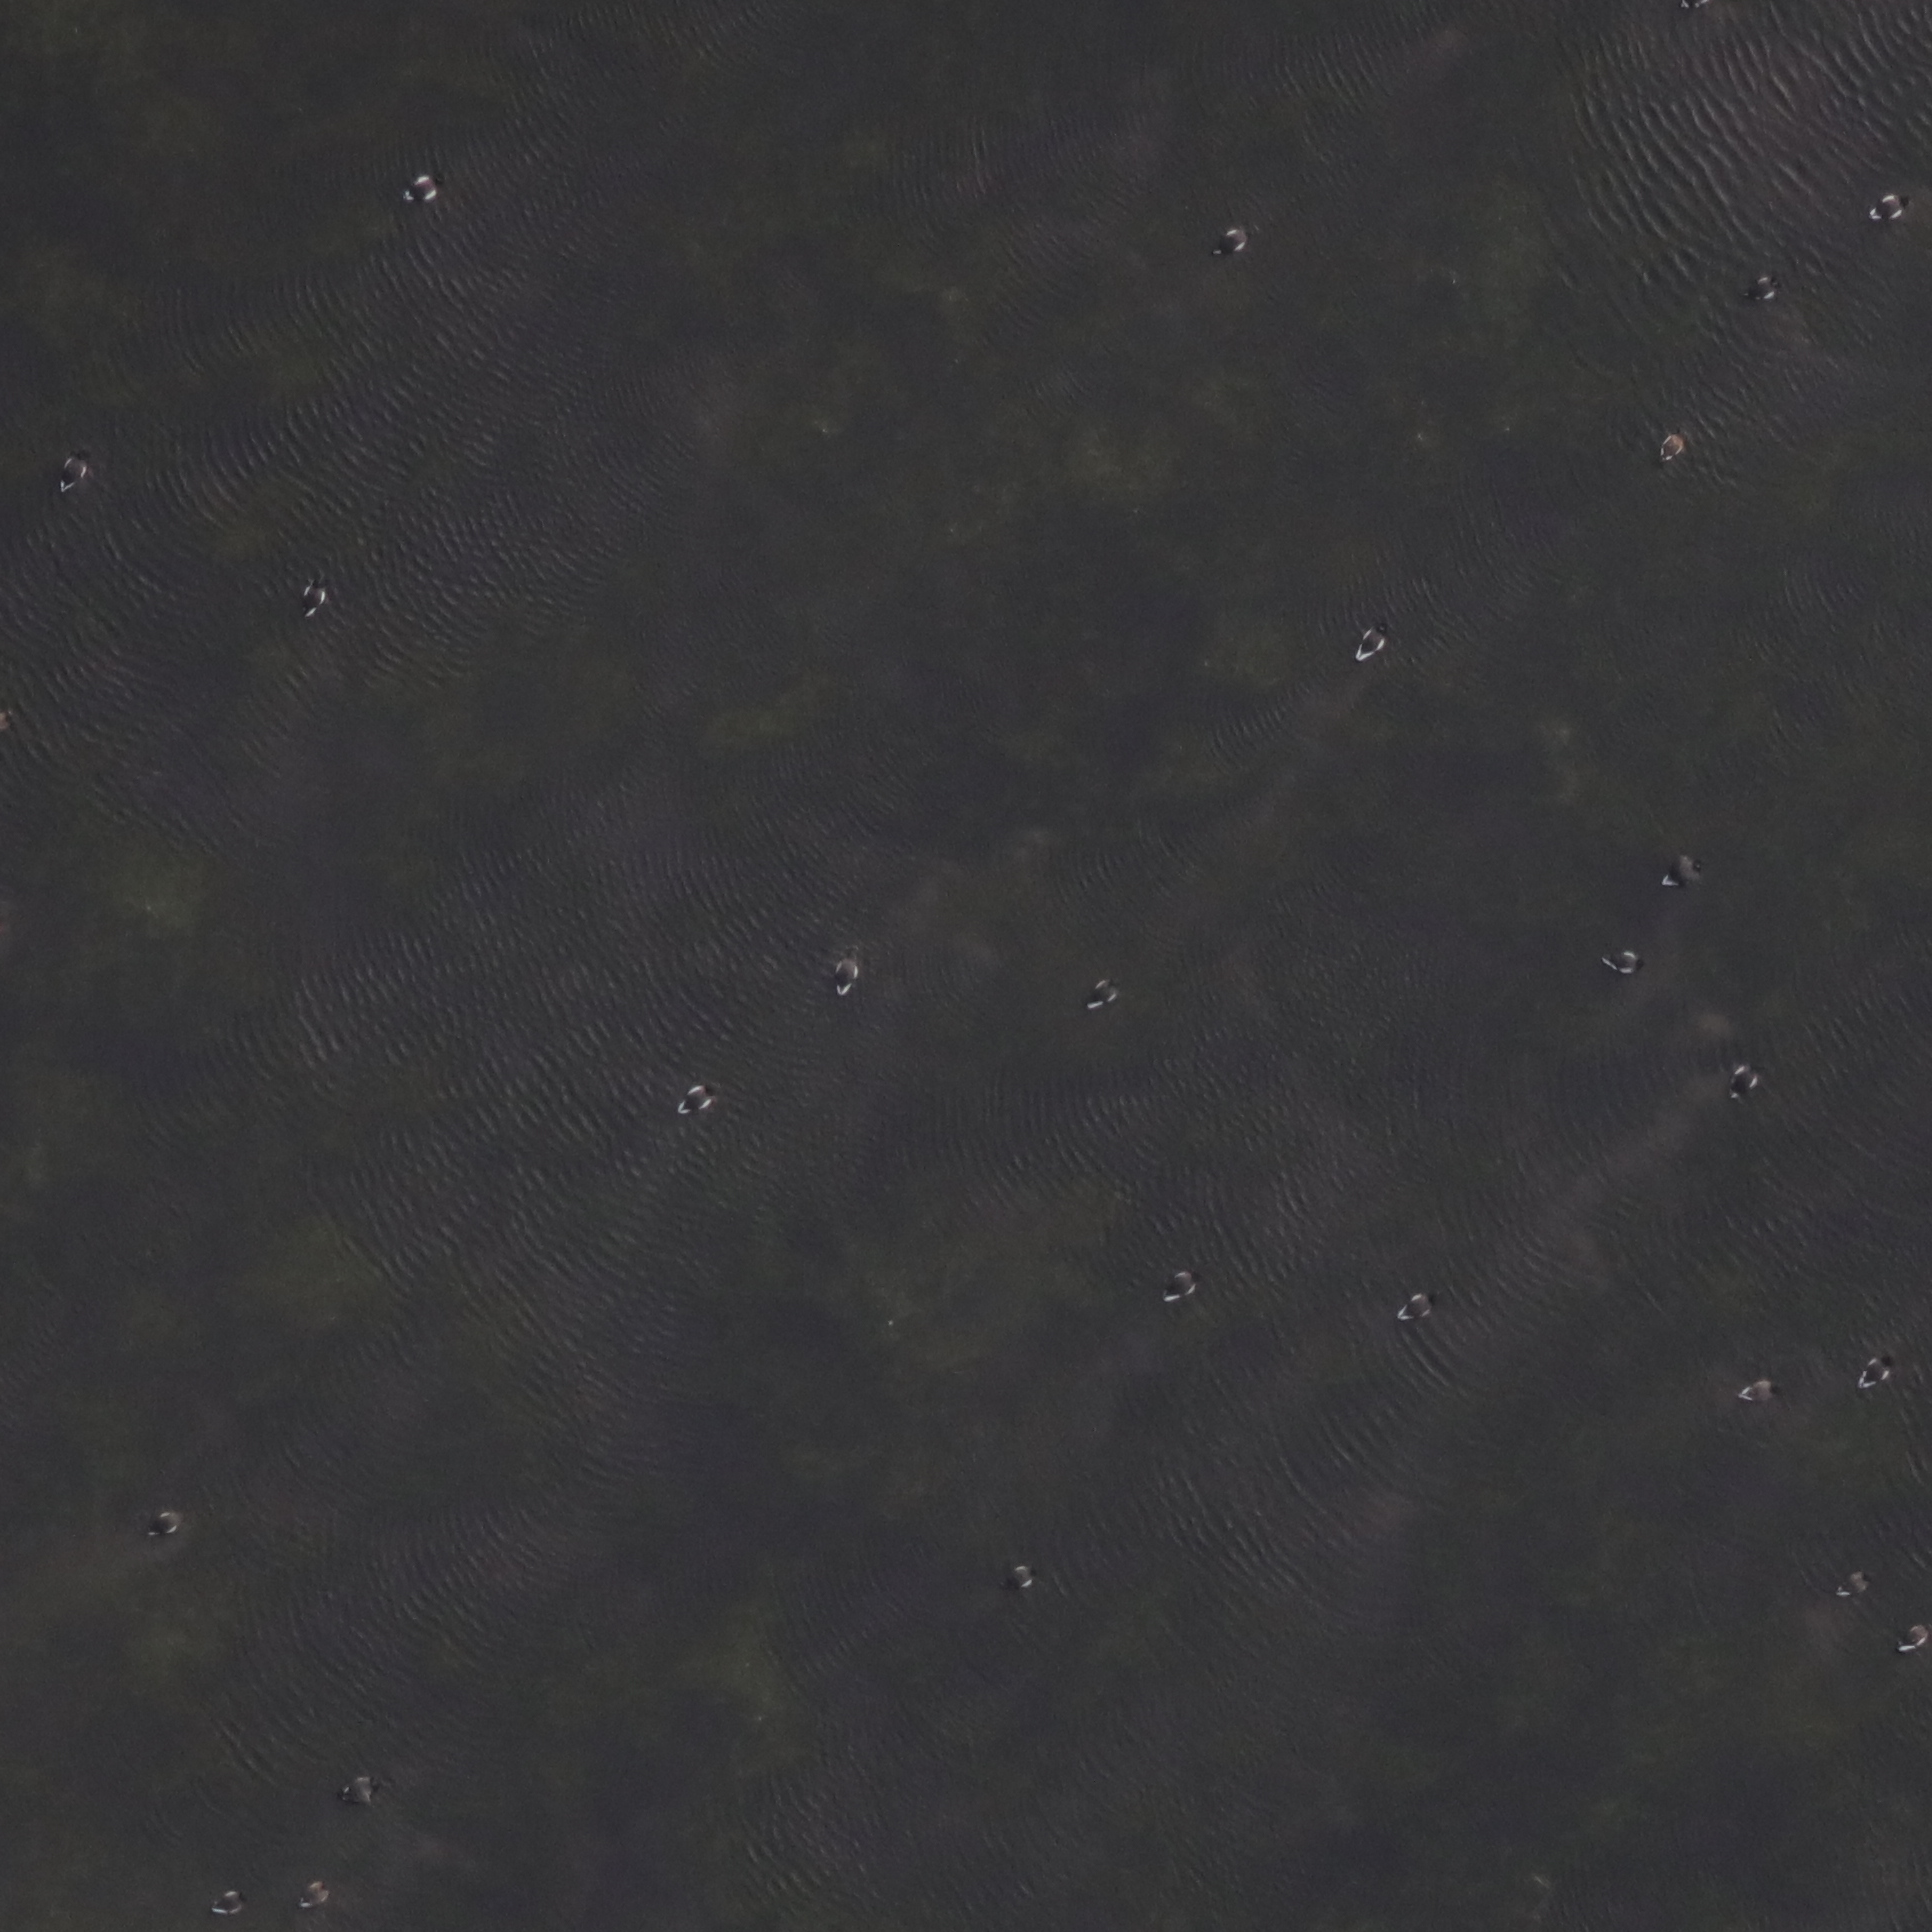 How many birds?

25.